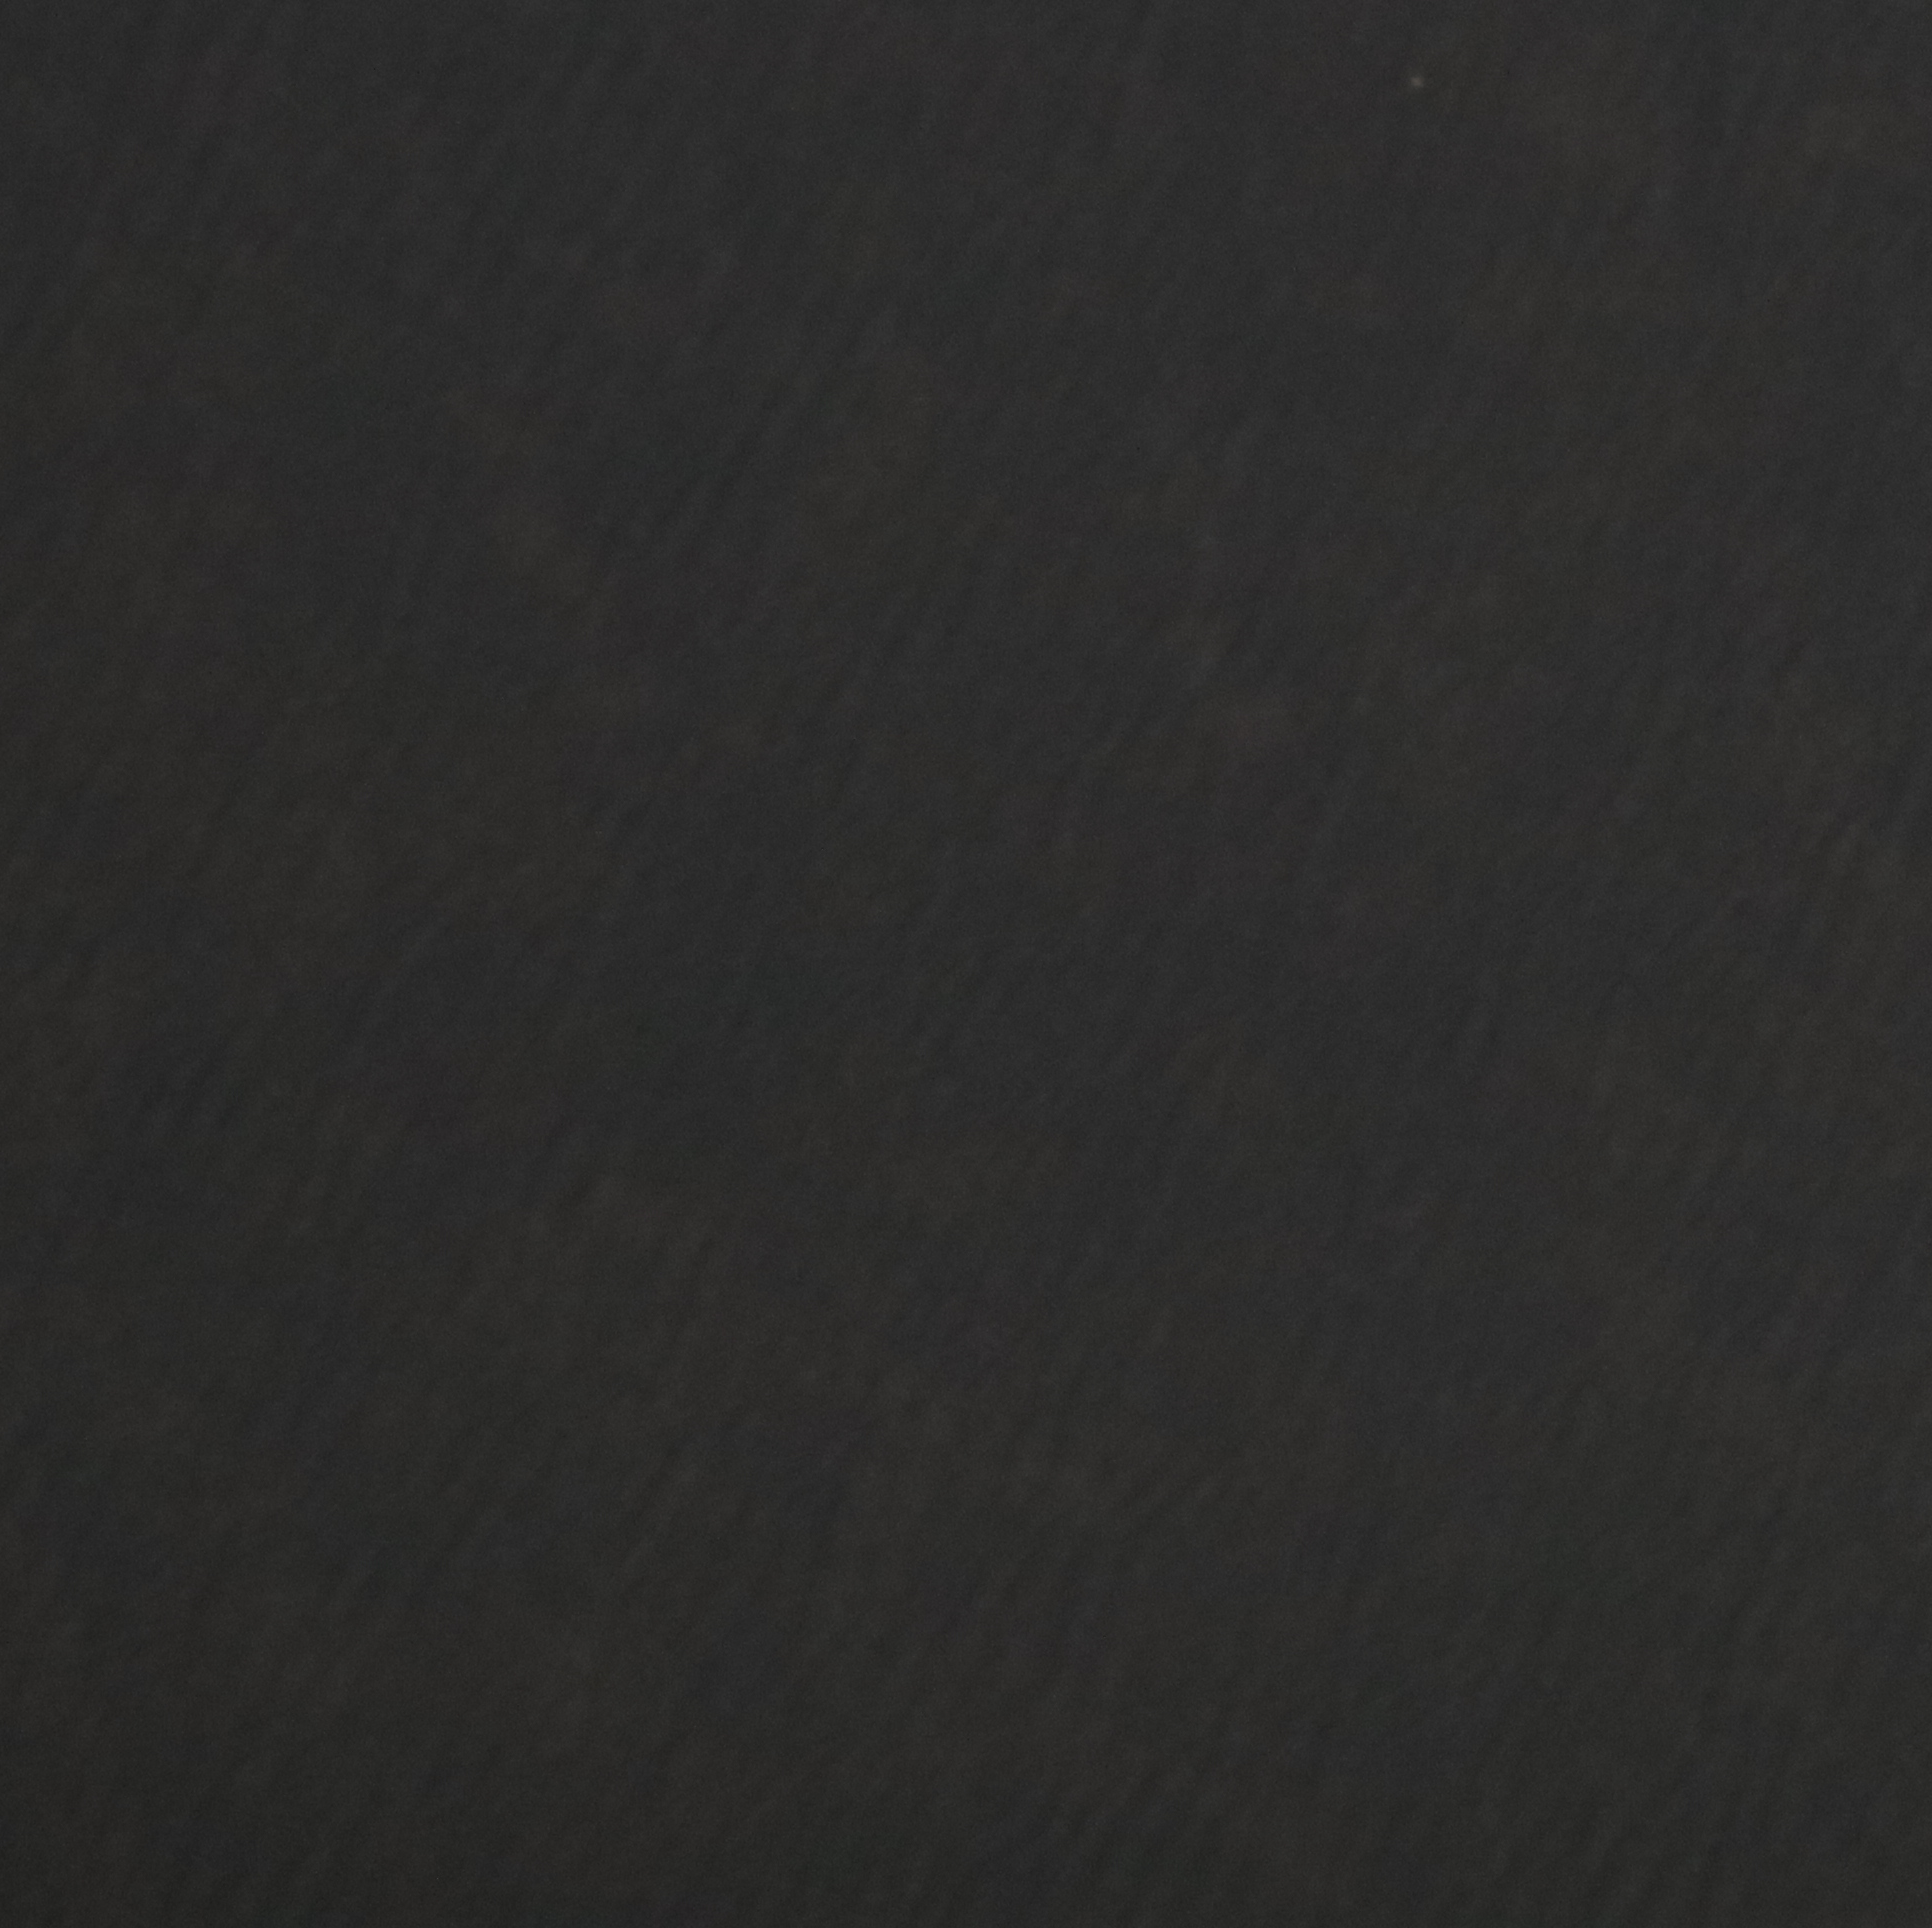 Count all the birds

0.